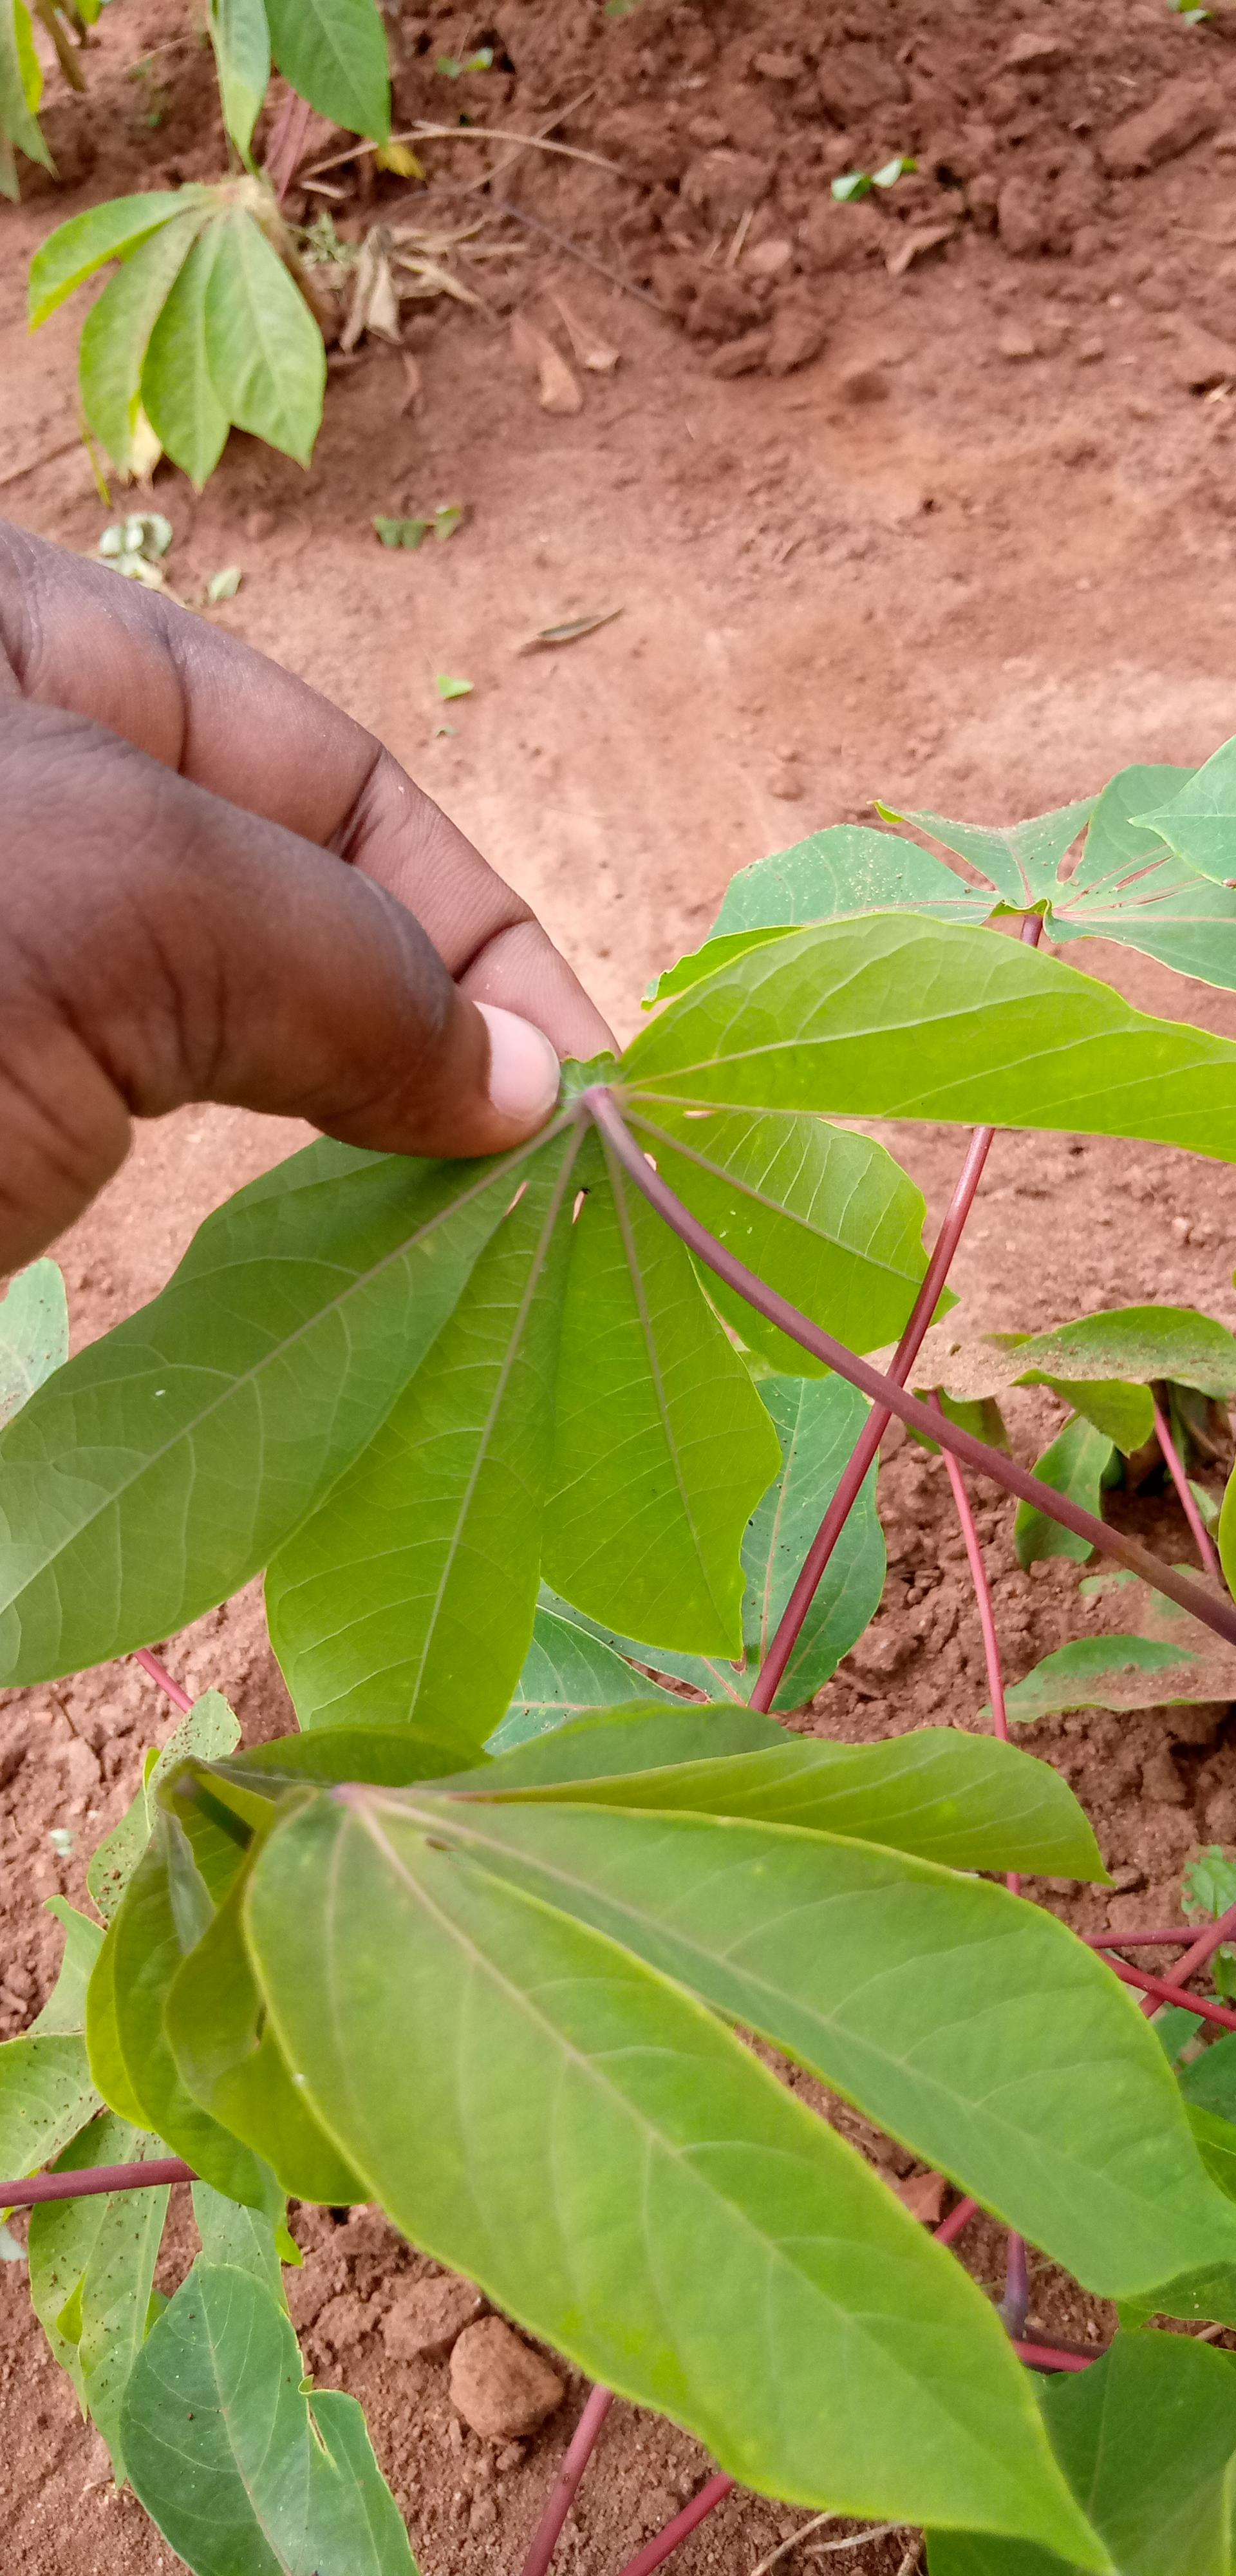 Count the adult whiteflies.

4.